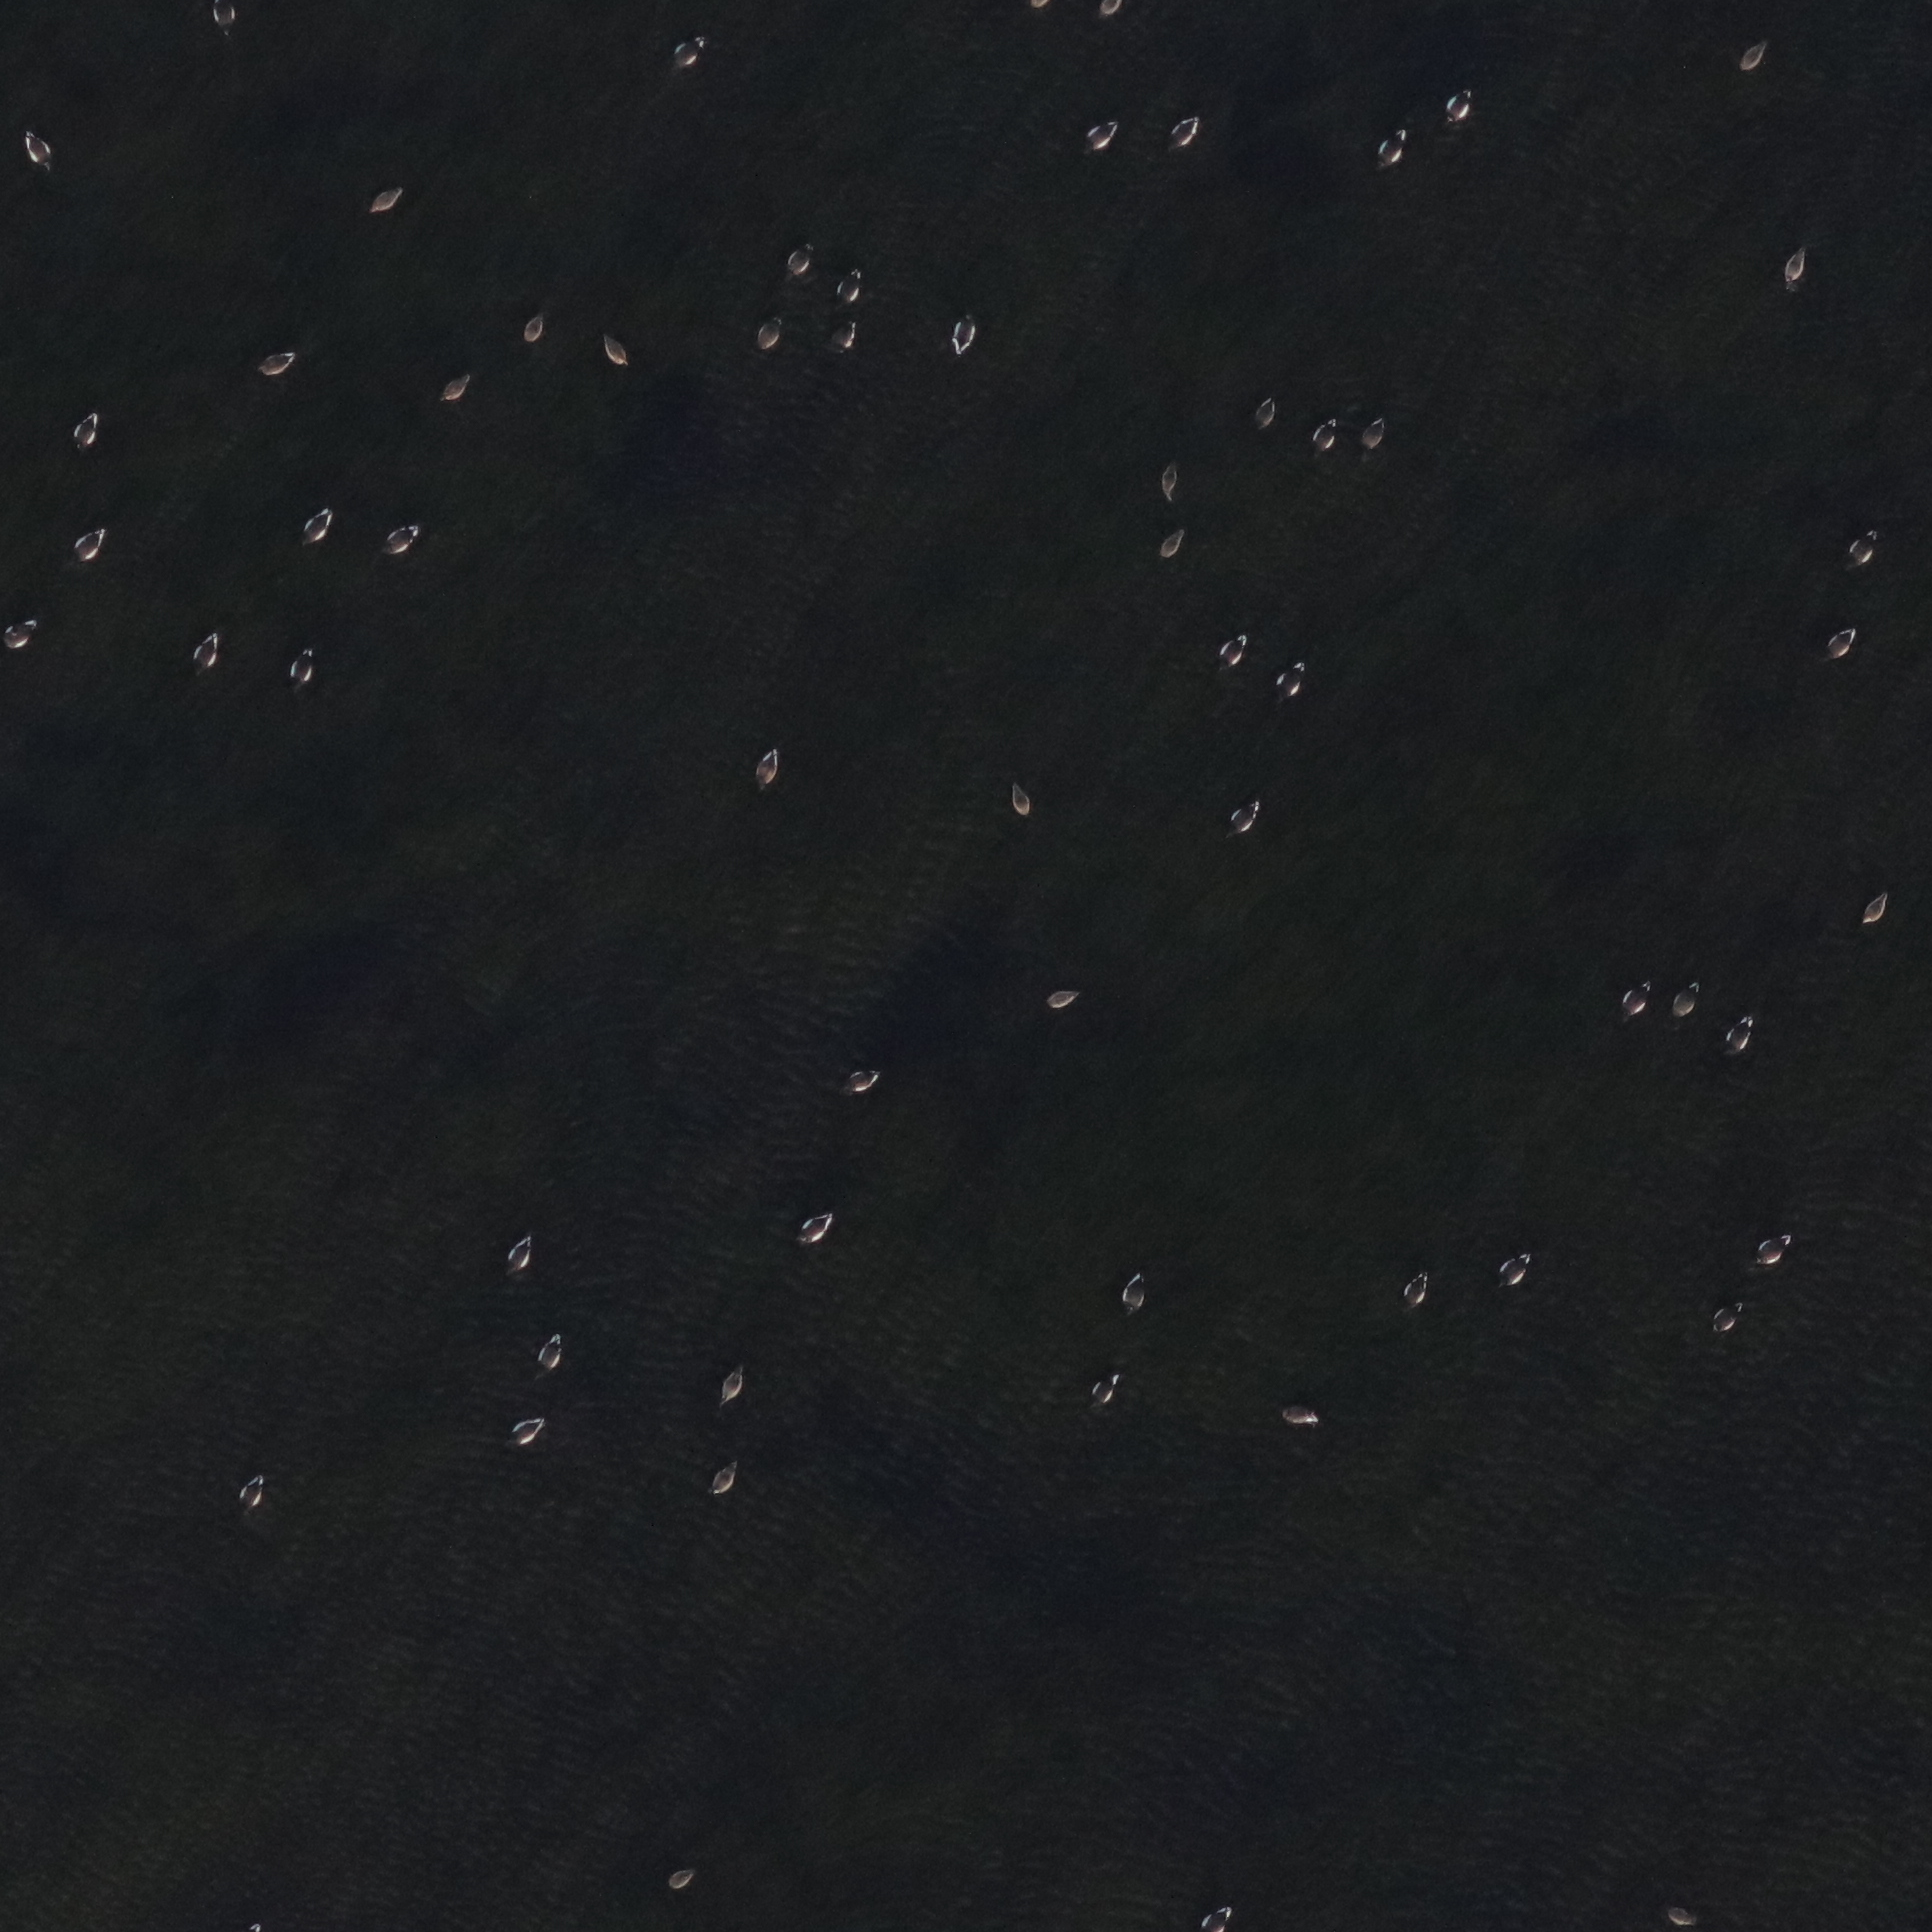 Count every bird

62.